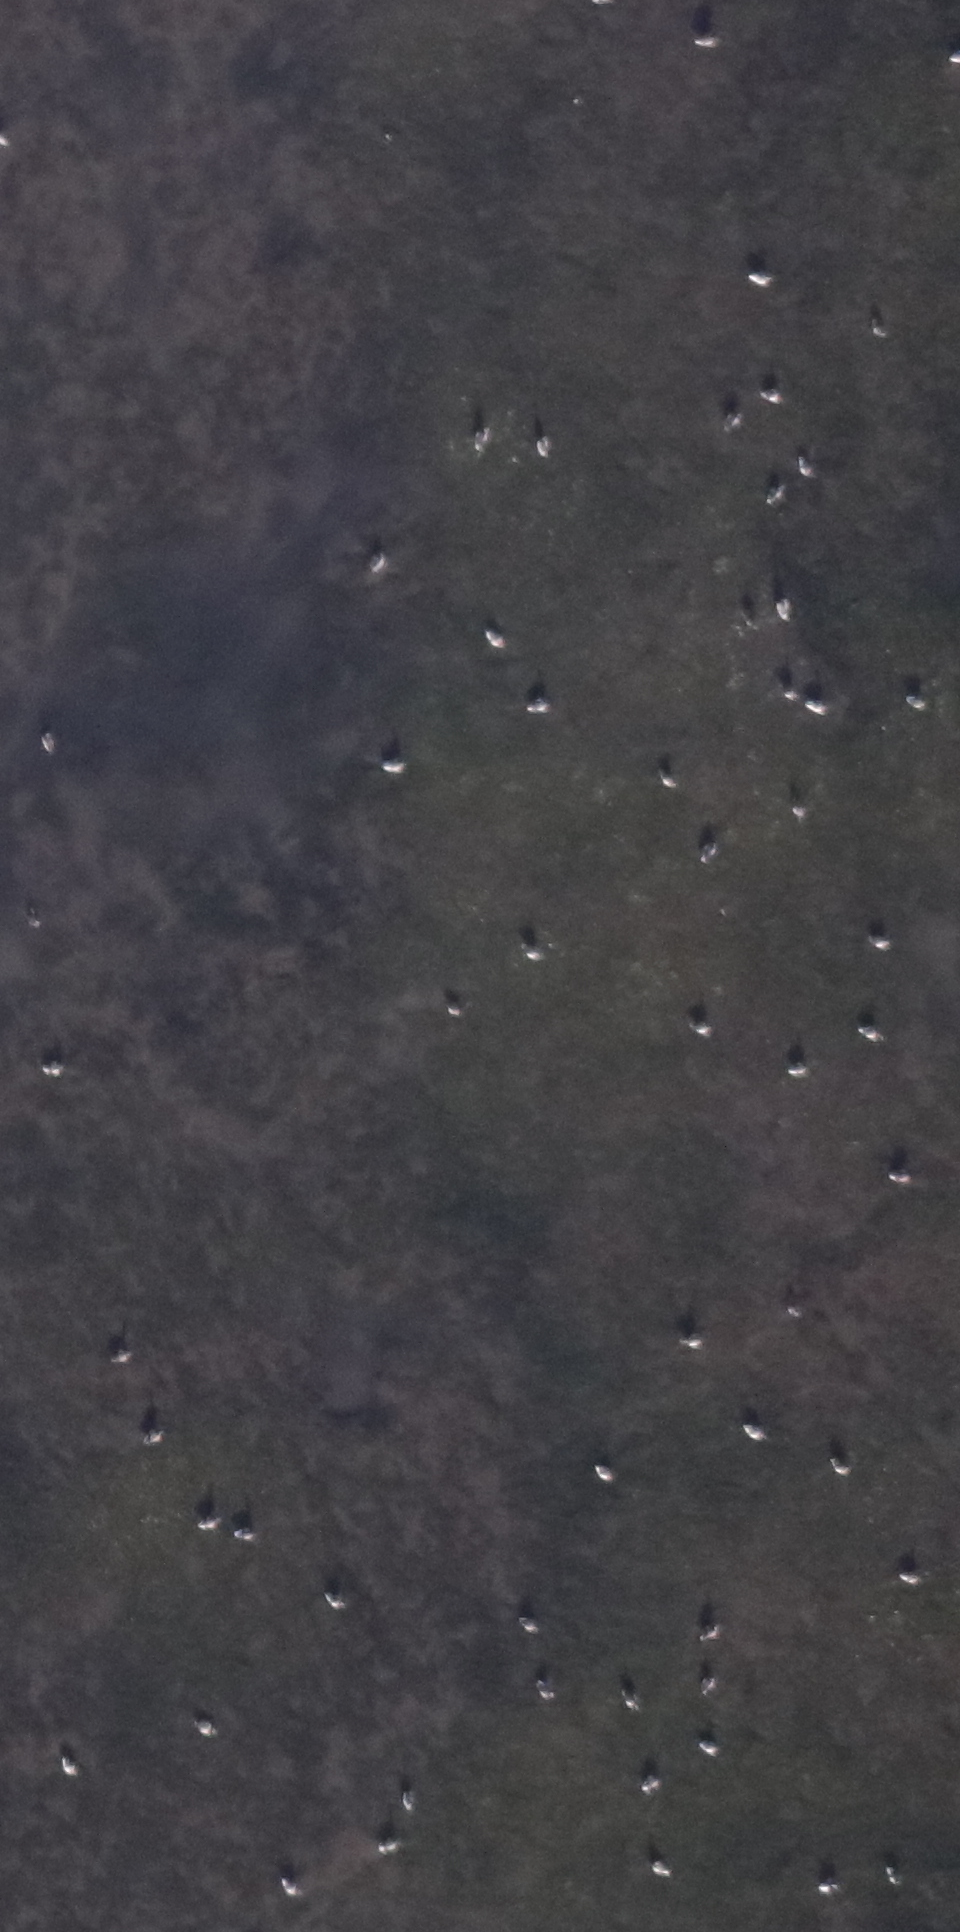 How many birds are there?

57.